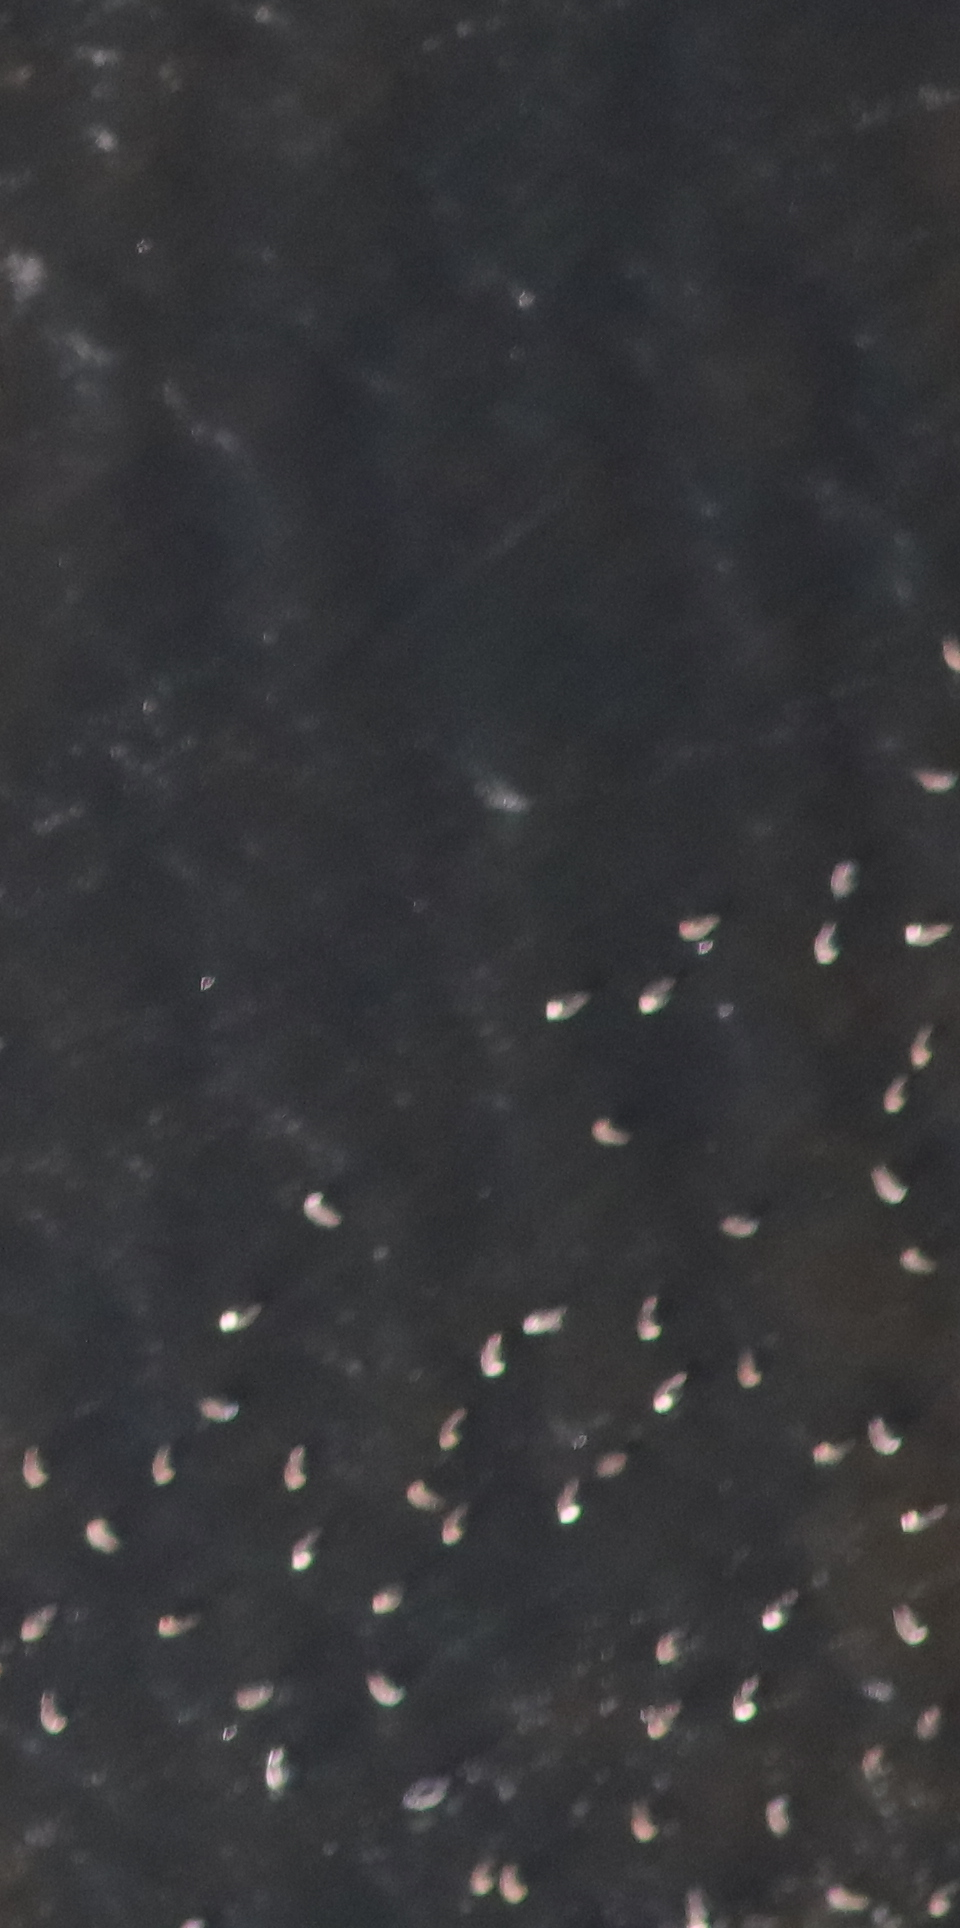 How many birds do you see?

57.